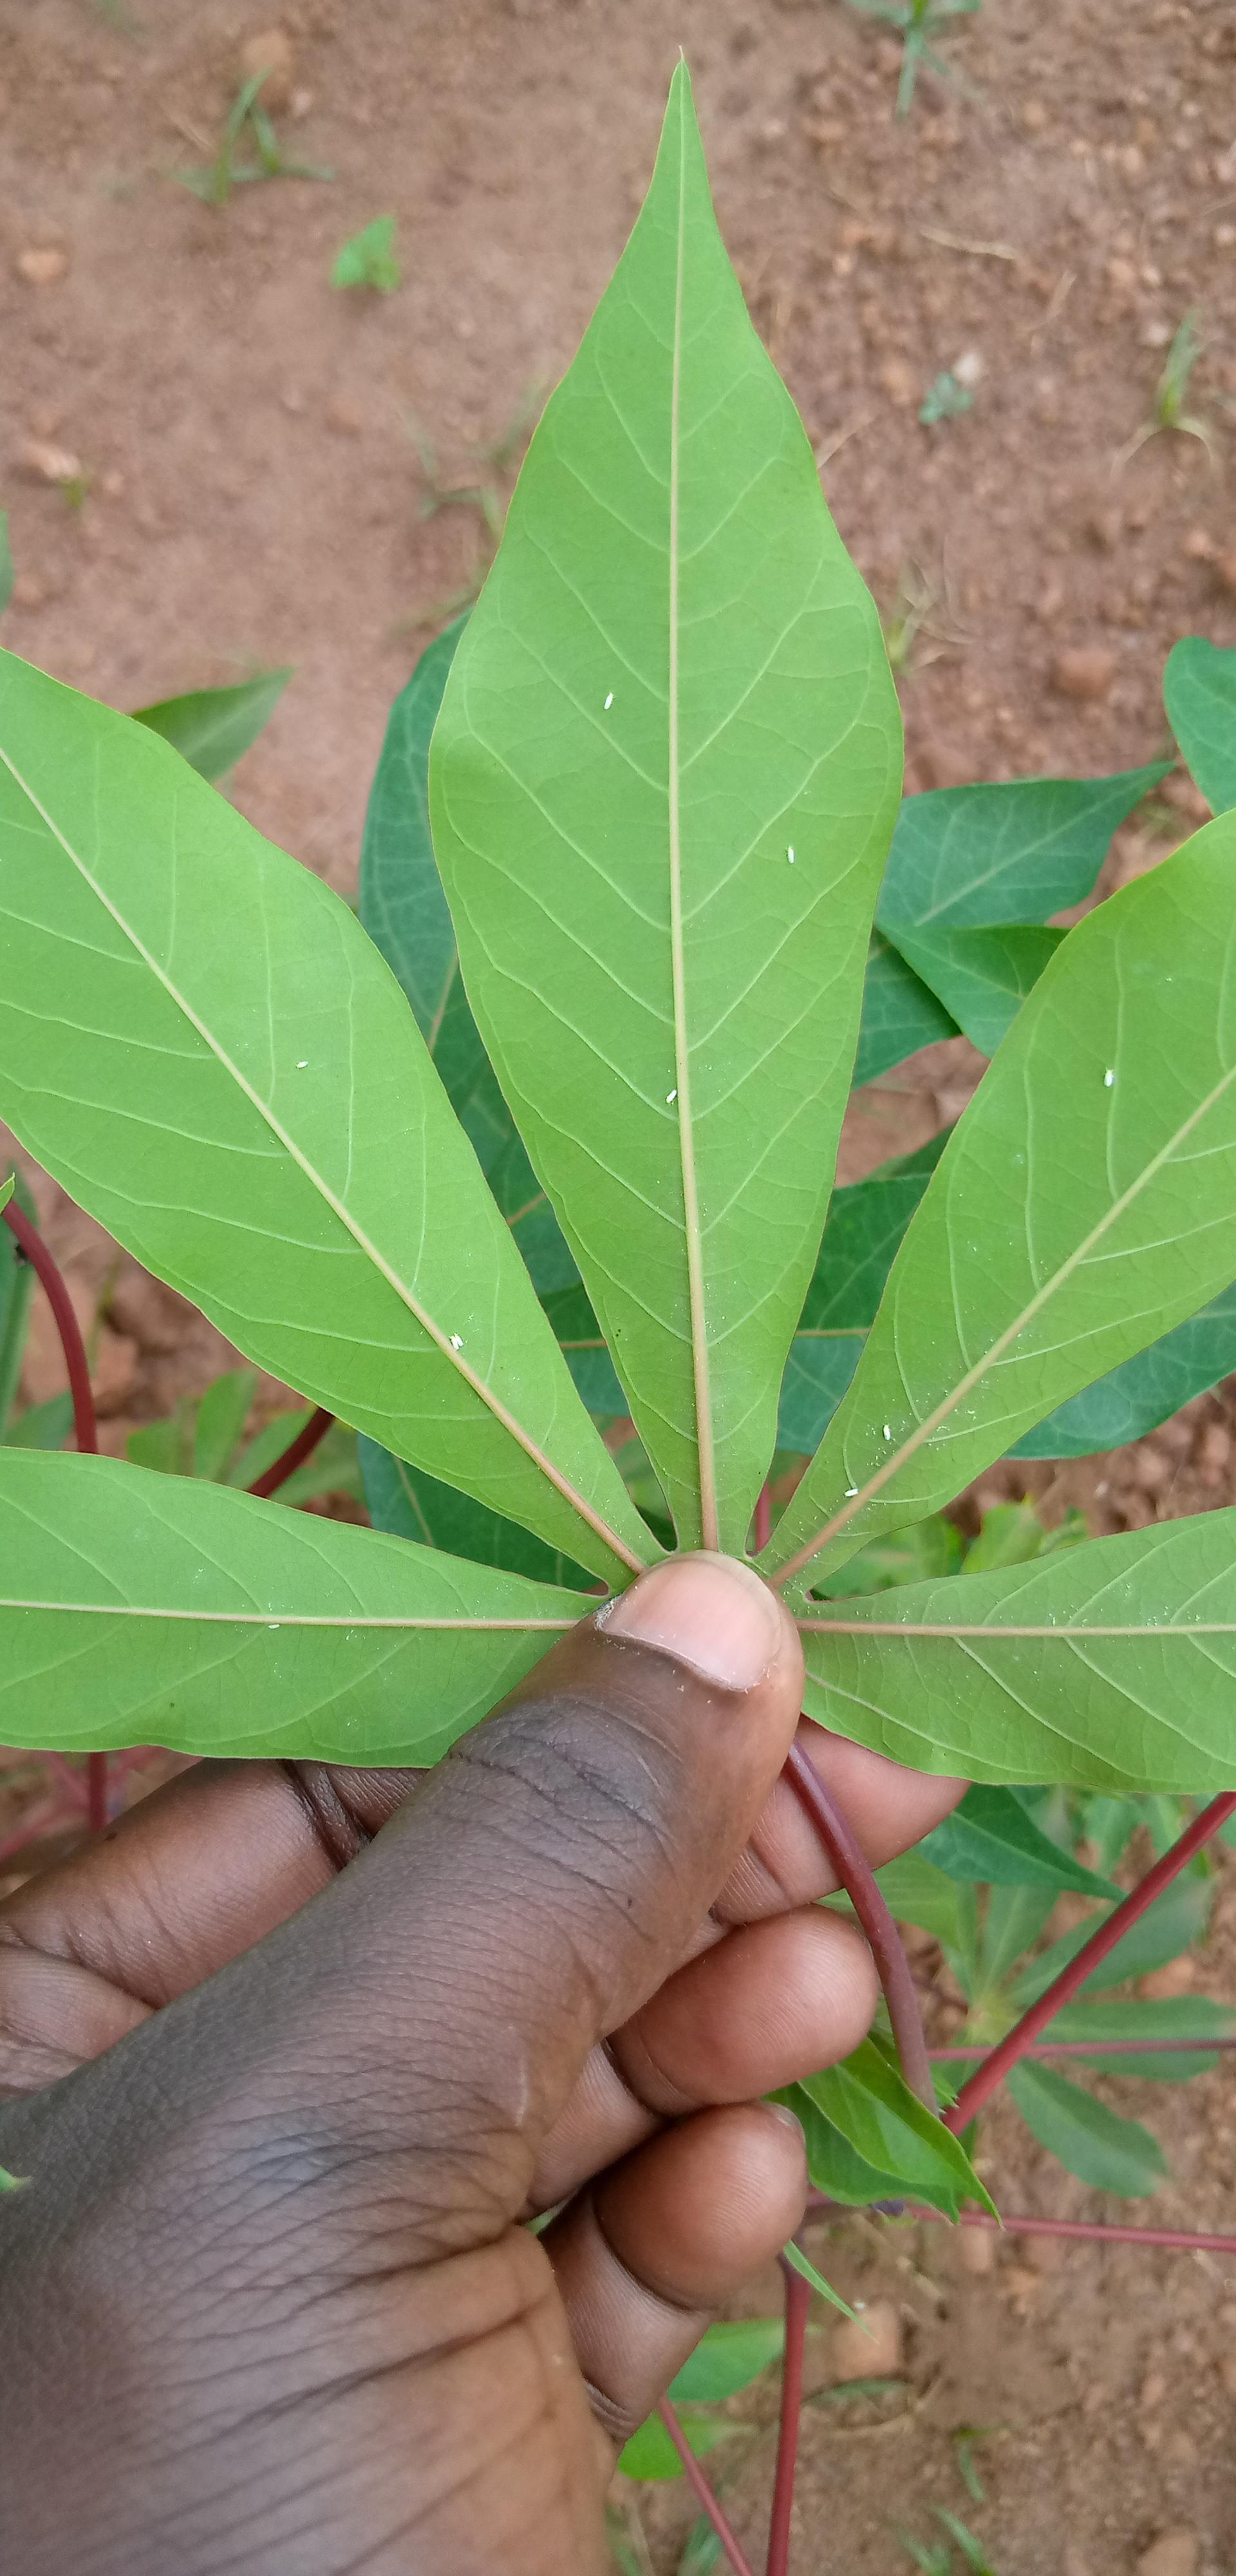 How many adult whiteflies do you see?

10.